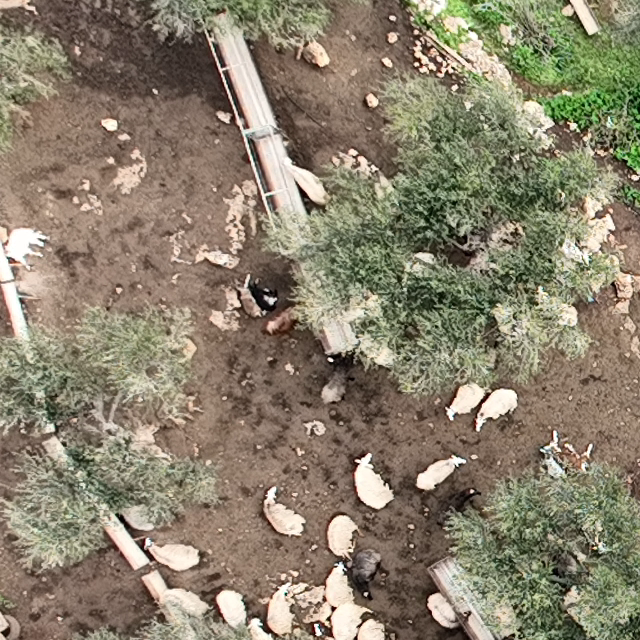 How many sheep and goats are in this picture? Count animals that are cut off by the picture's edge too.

38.